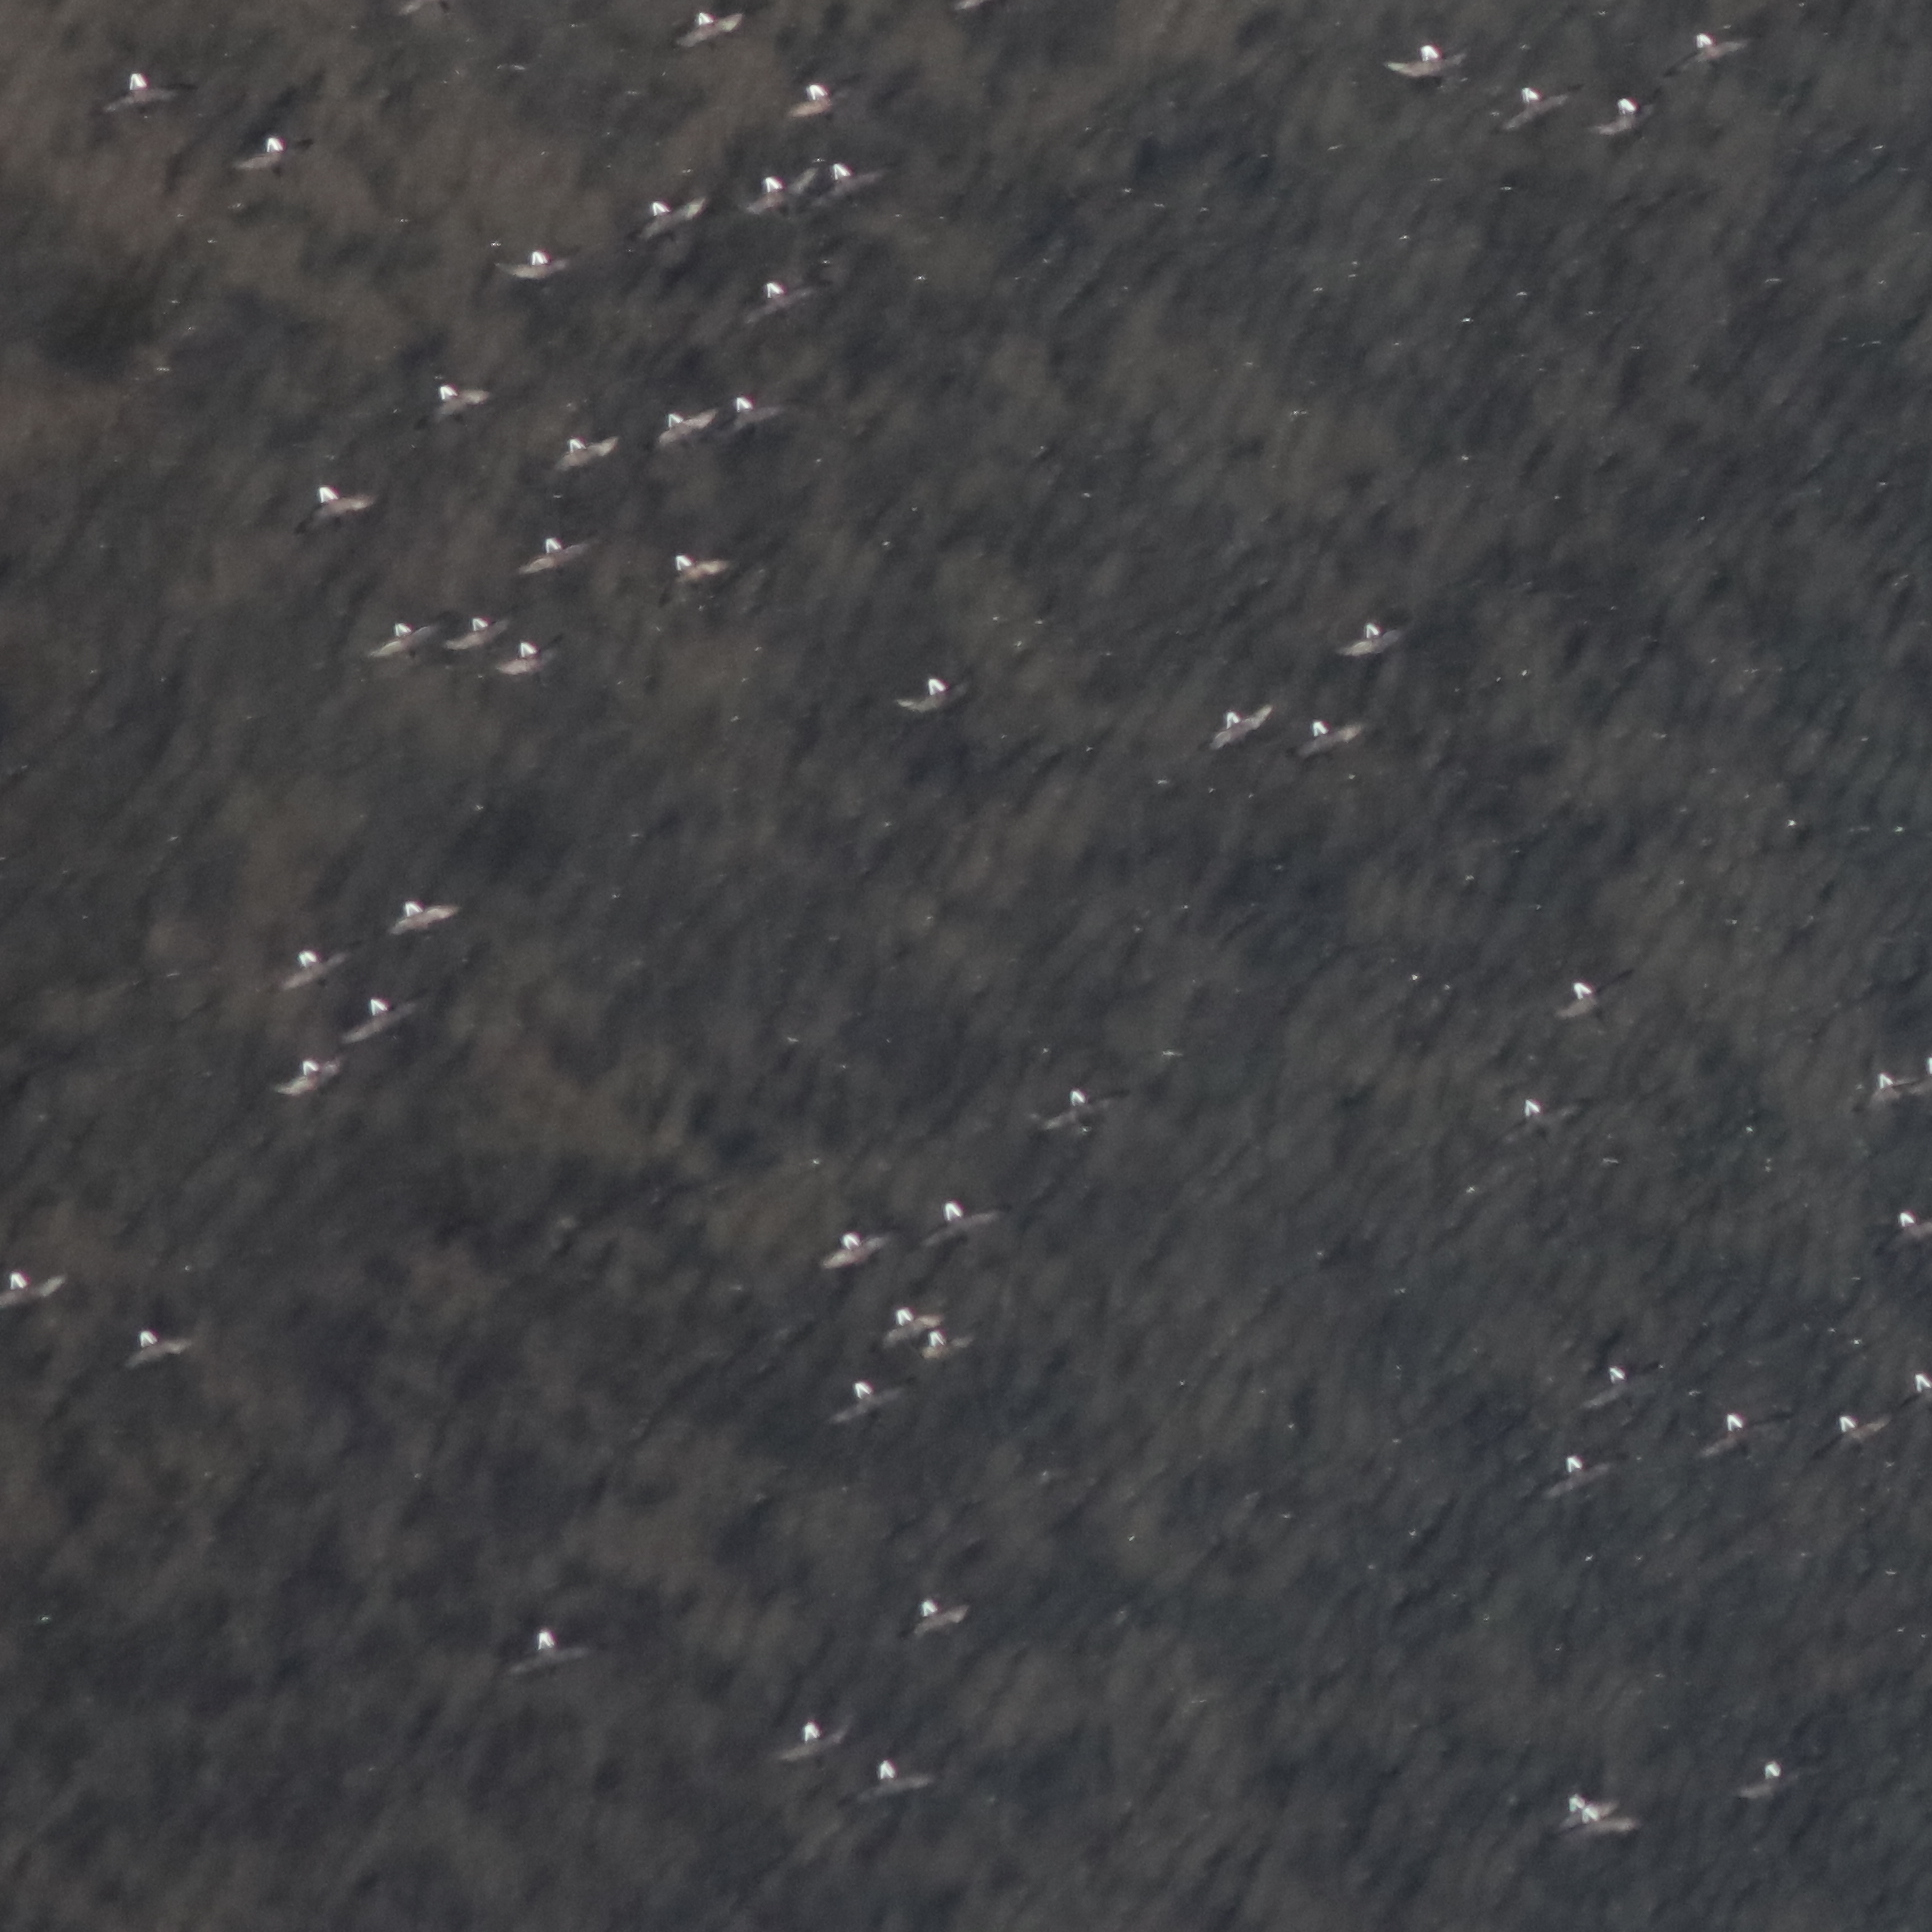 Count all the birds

53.